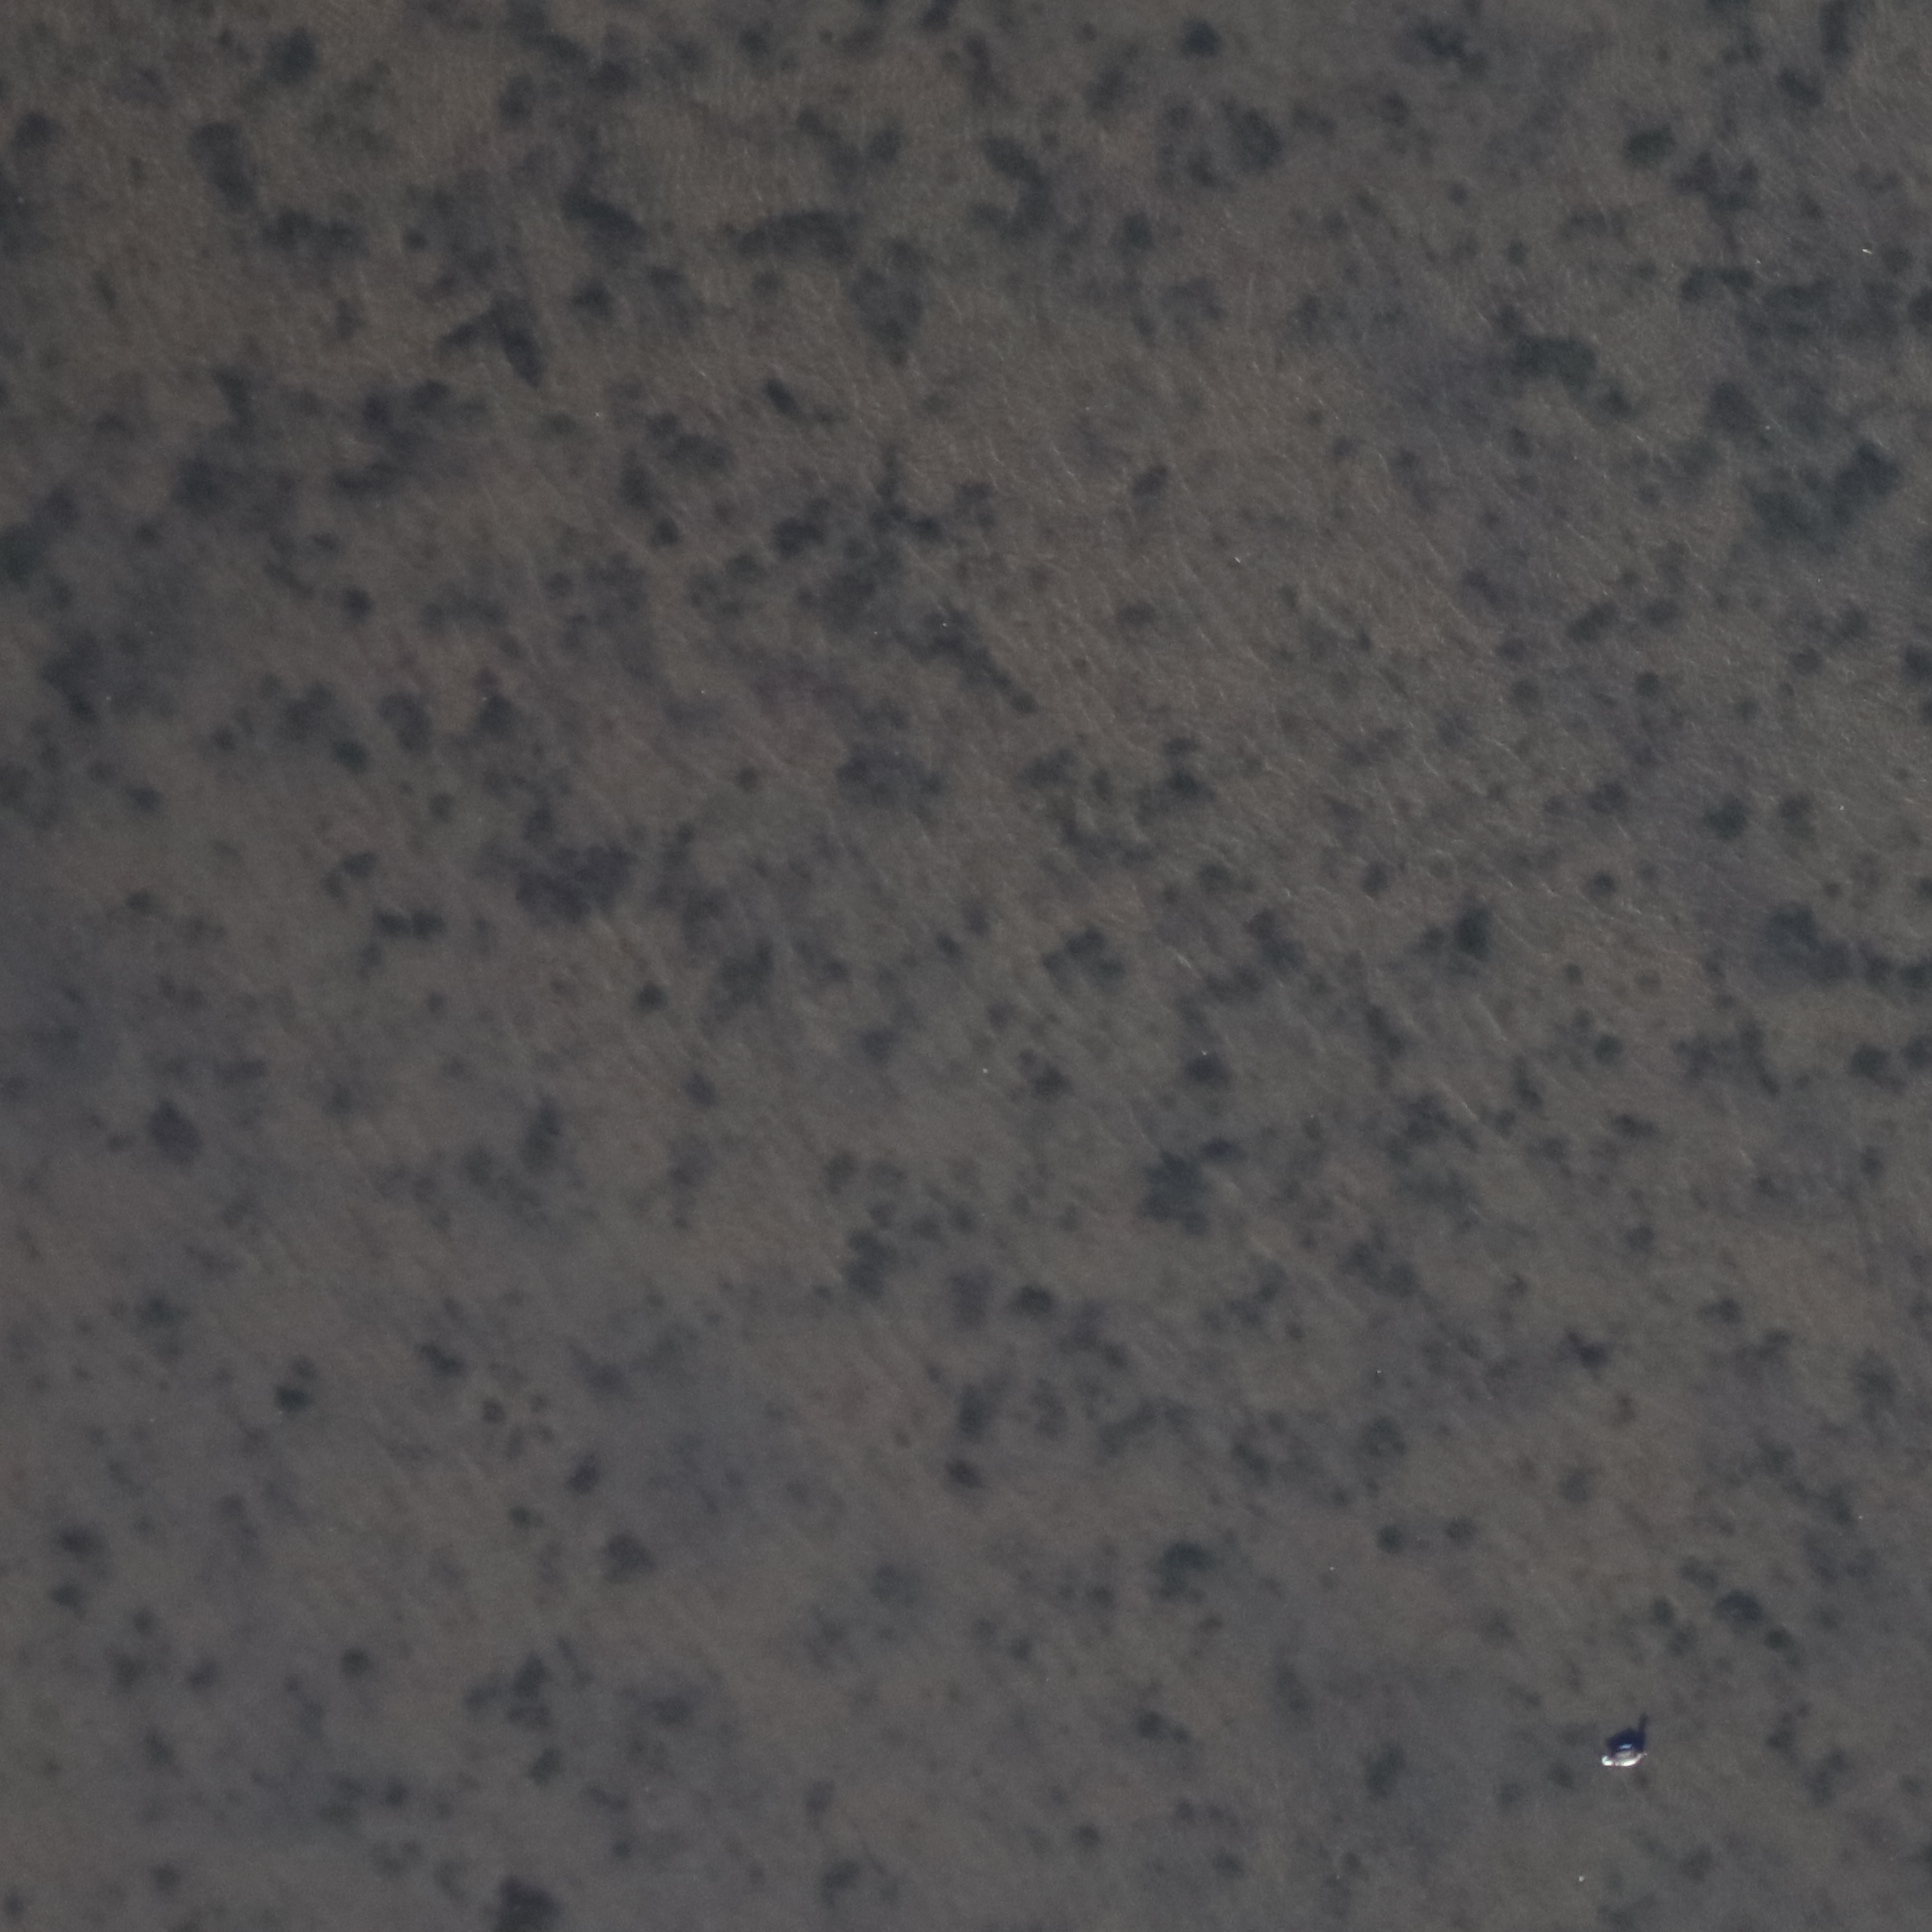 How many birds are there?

1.